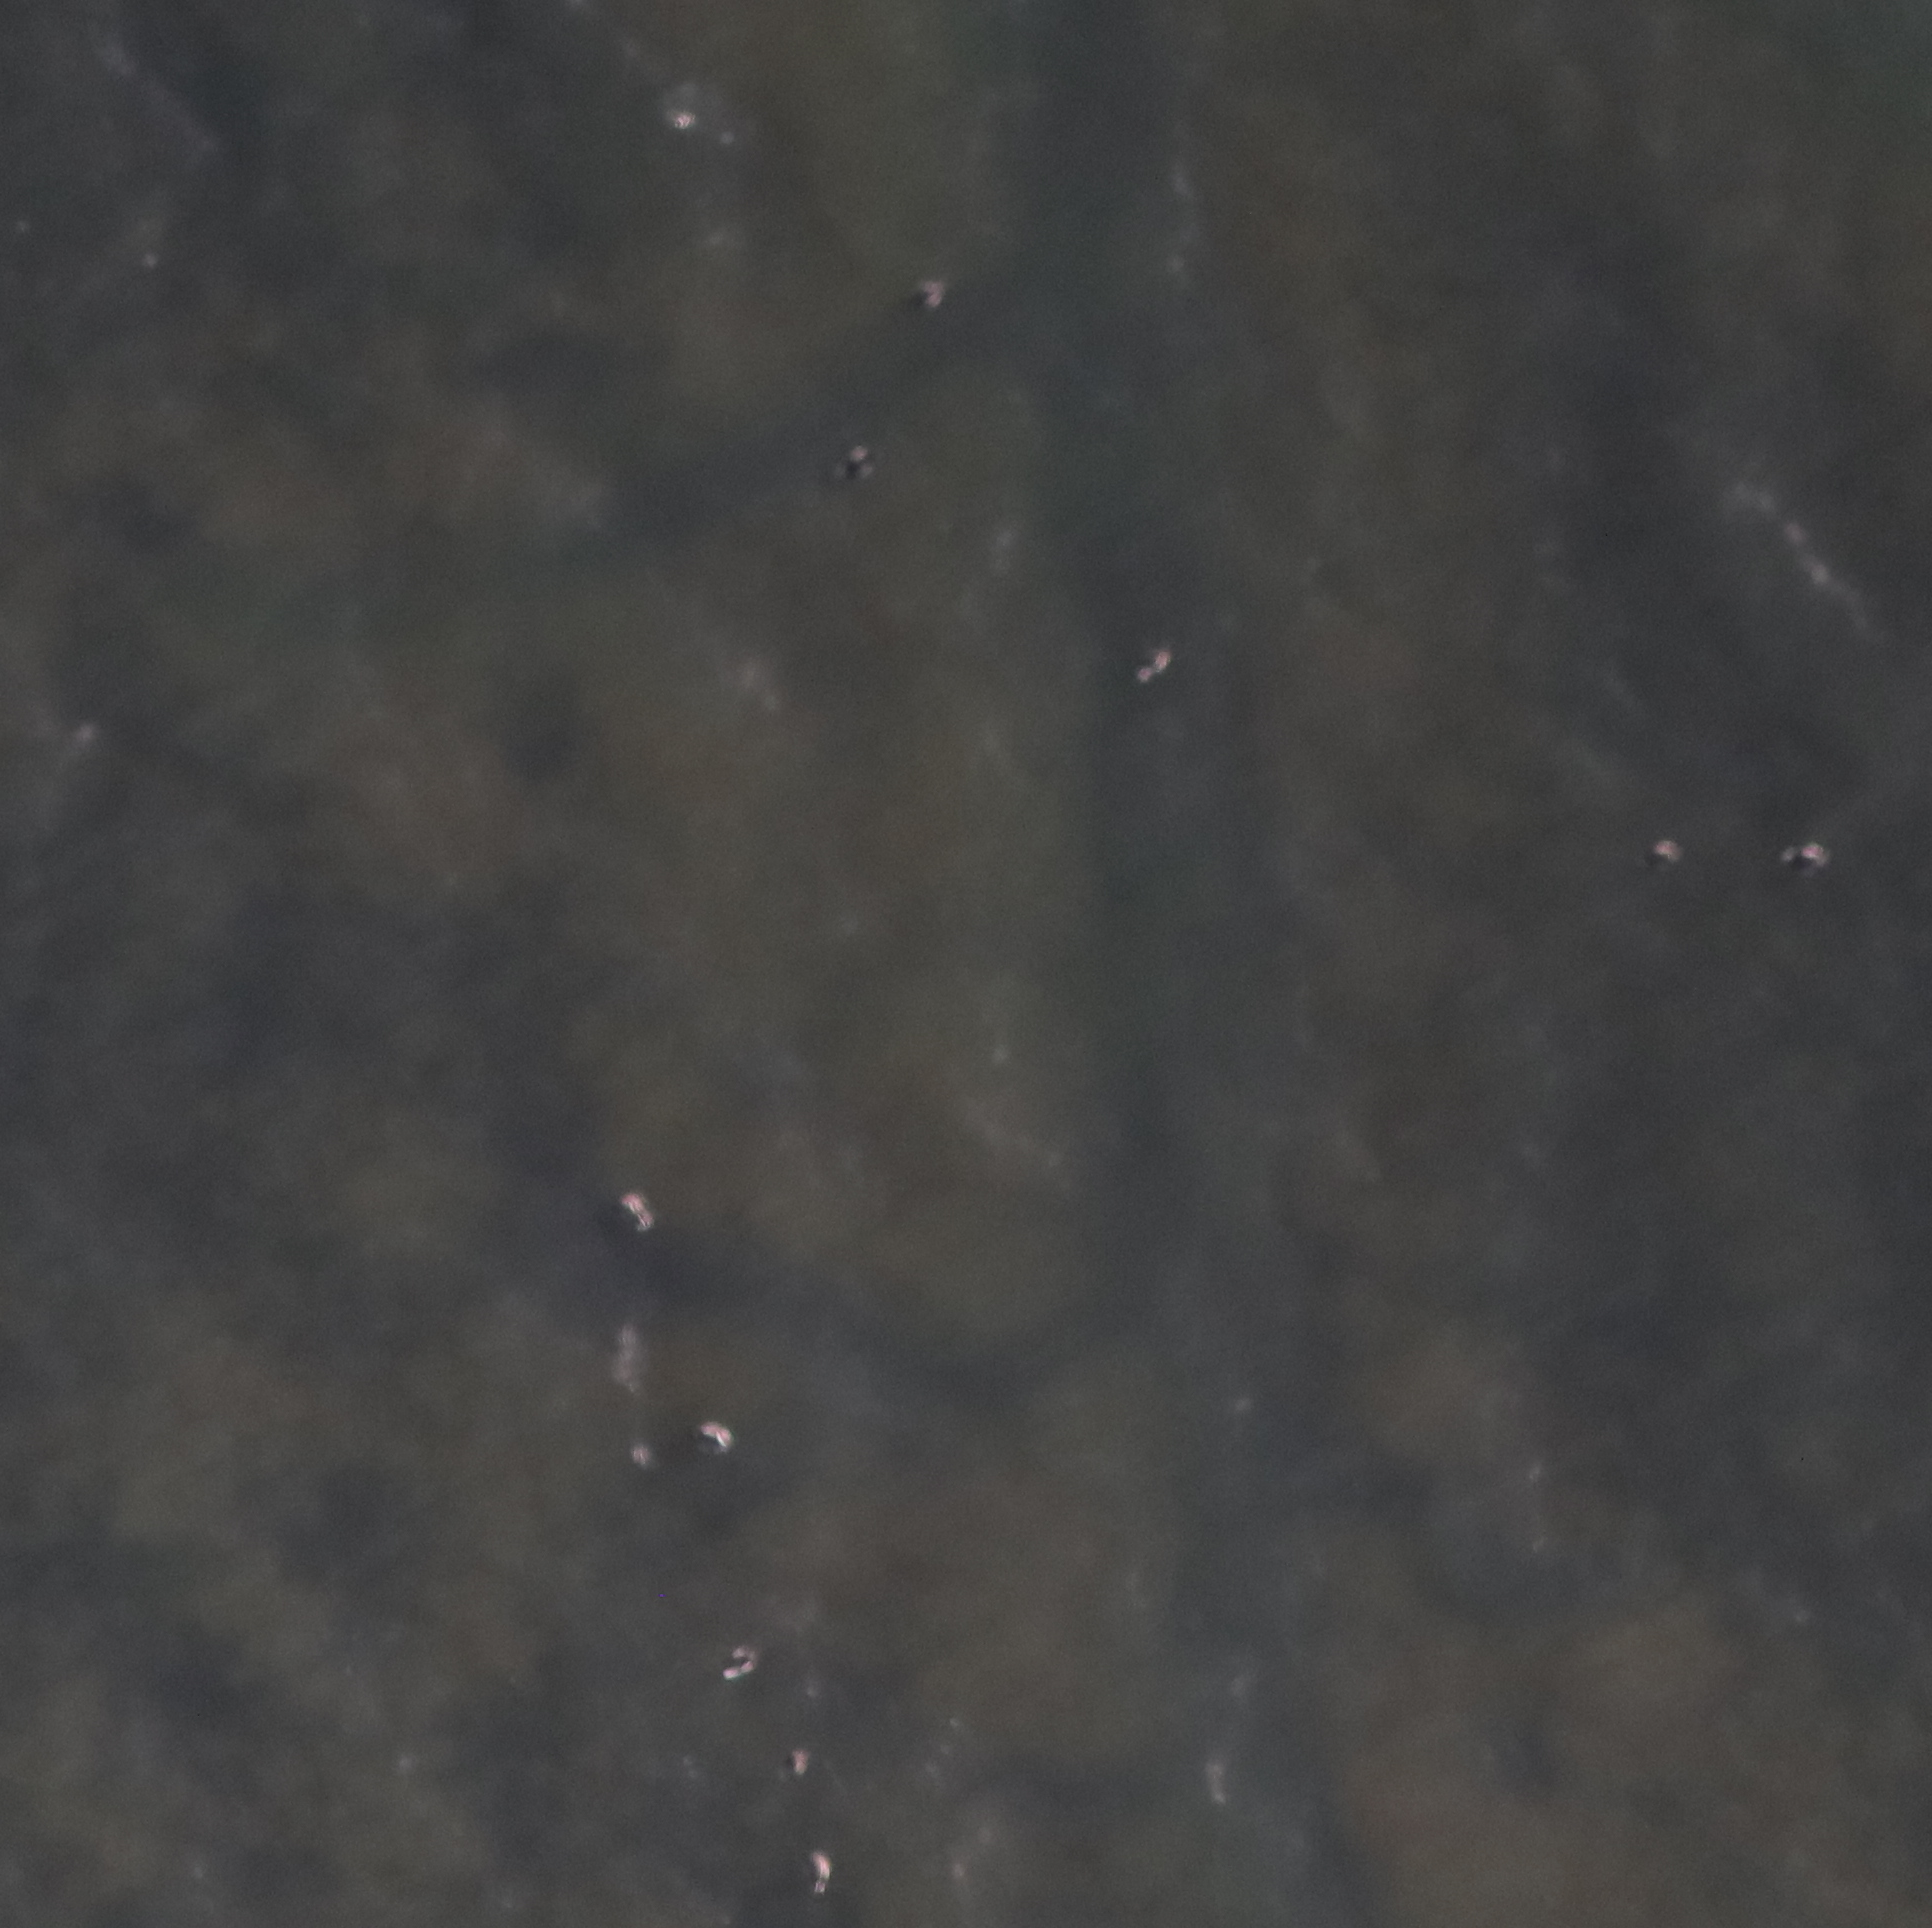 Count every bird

10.